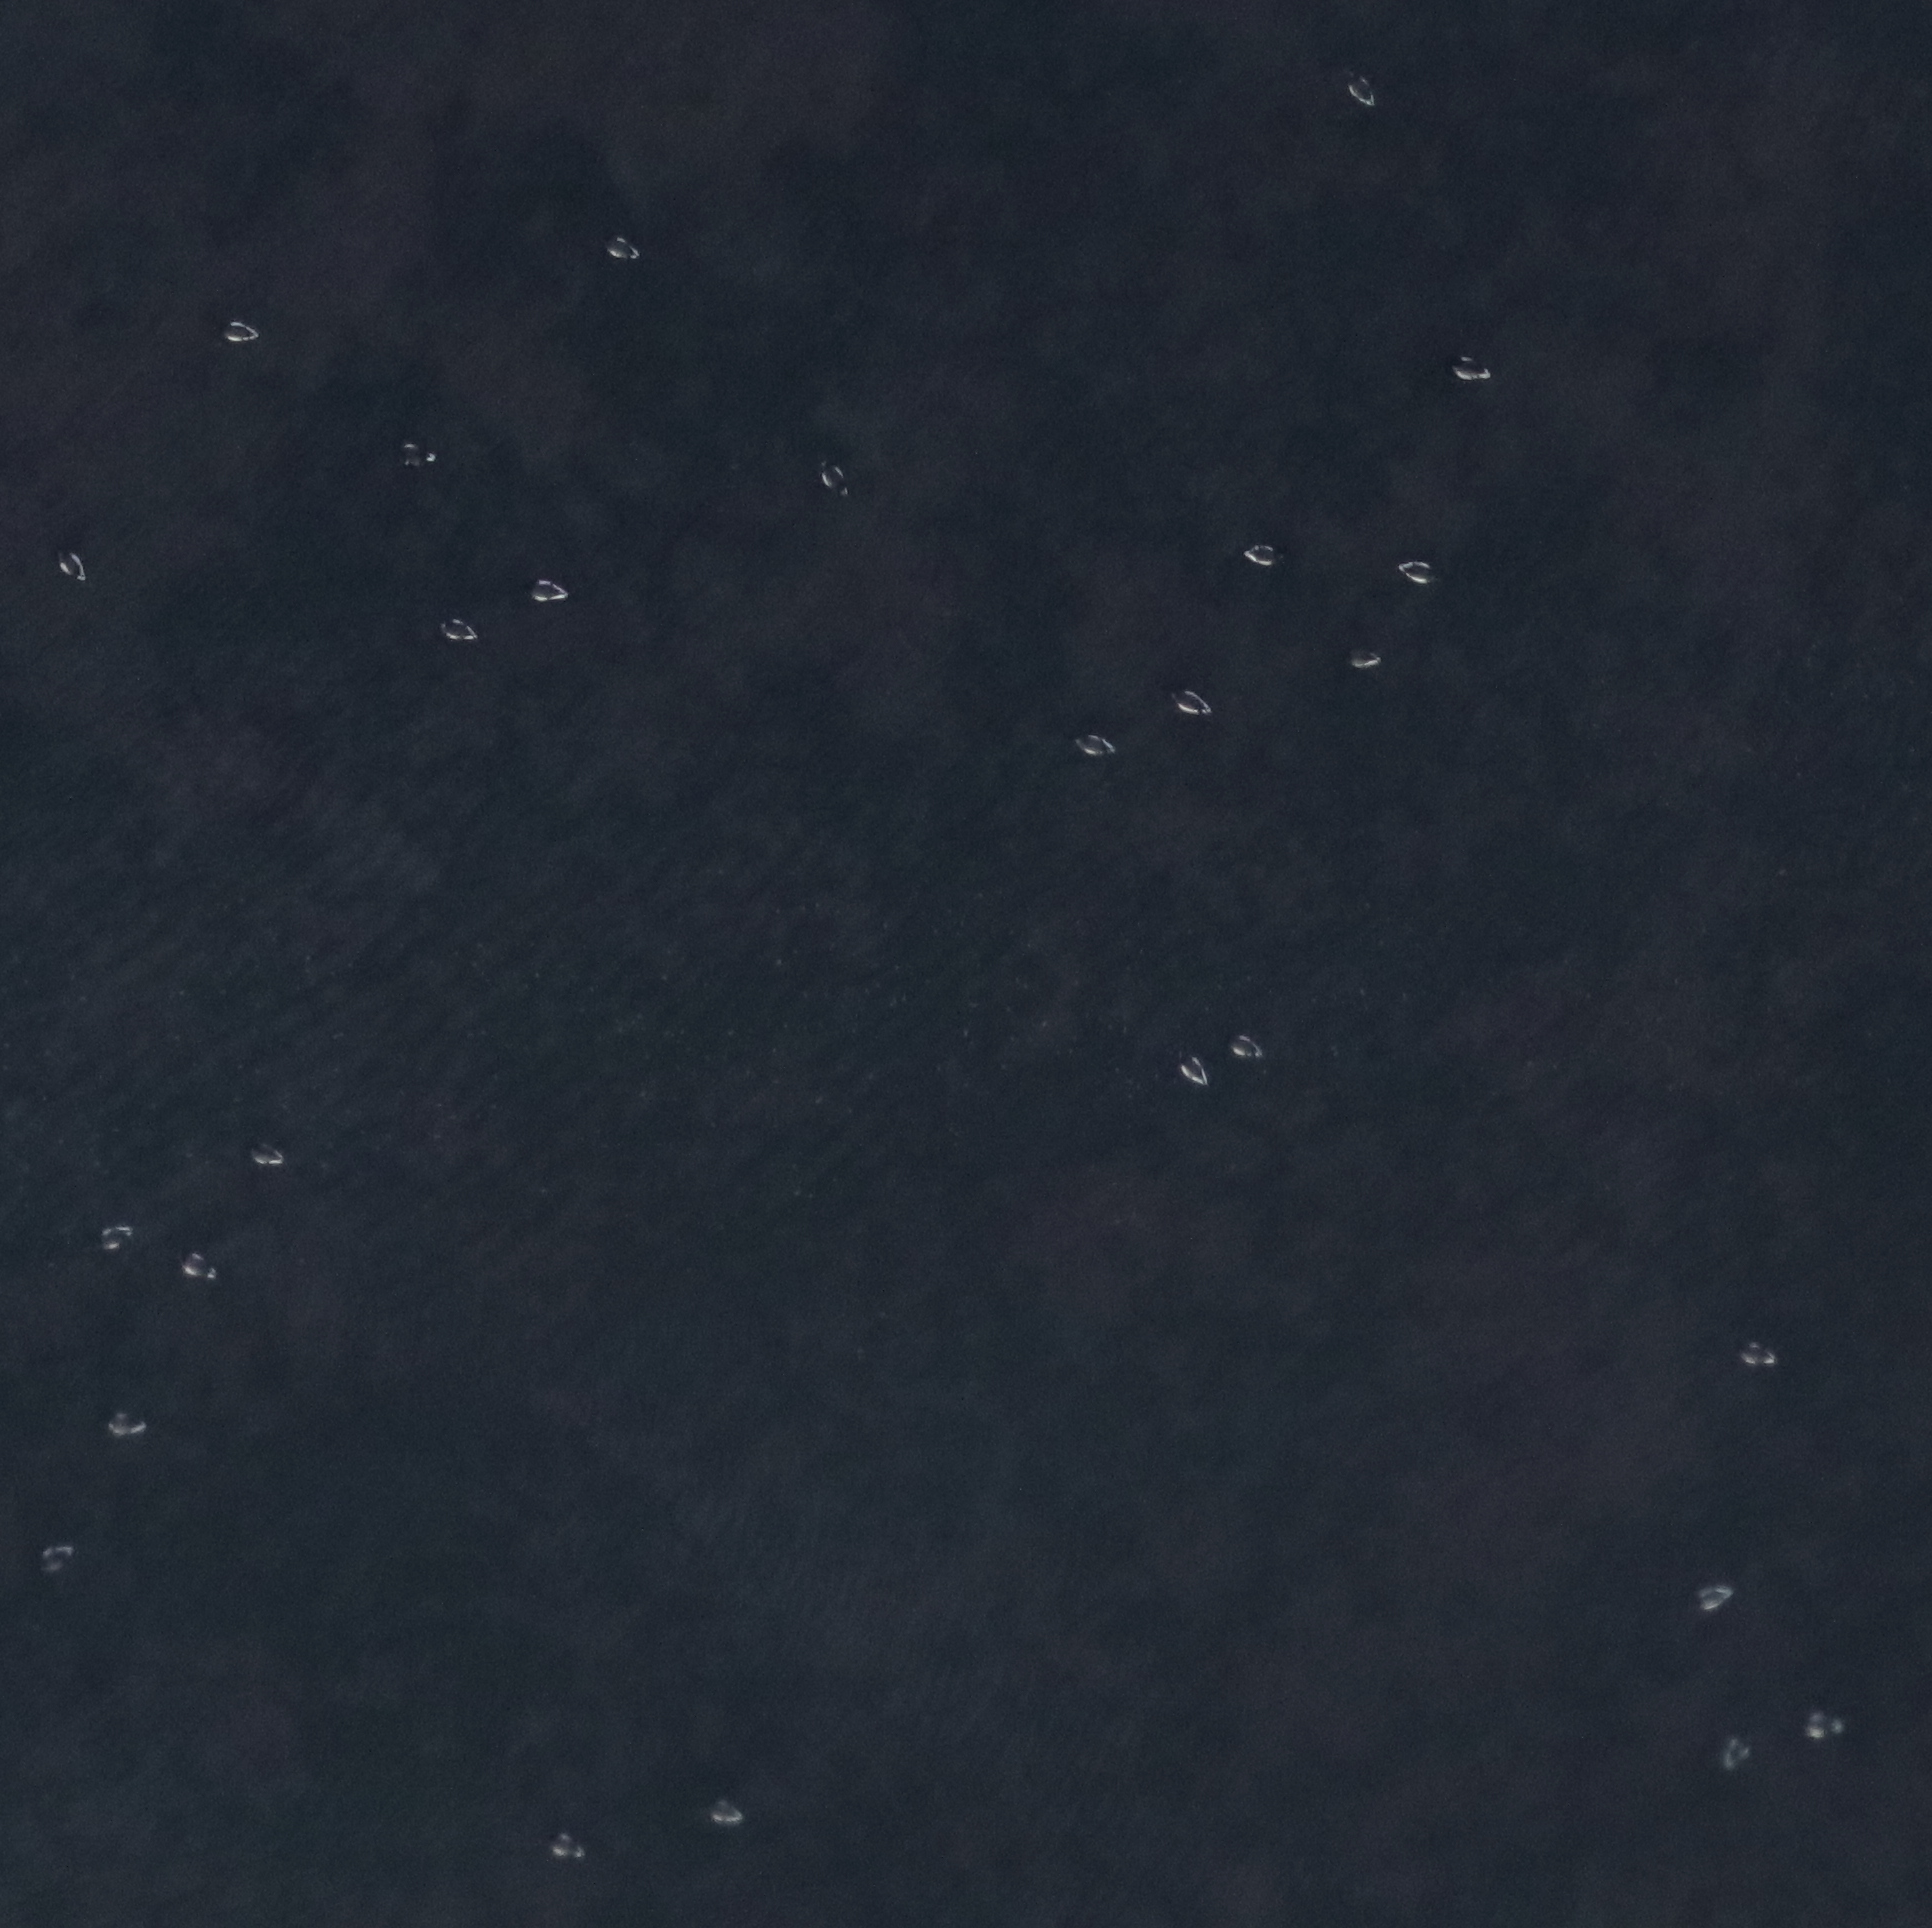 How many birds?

27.